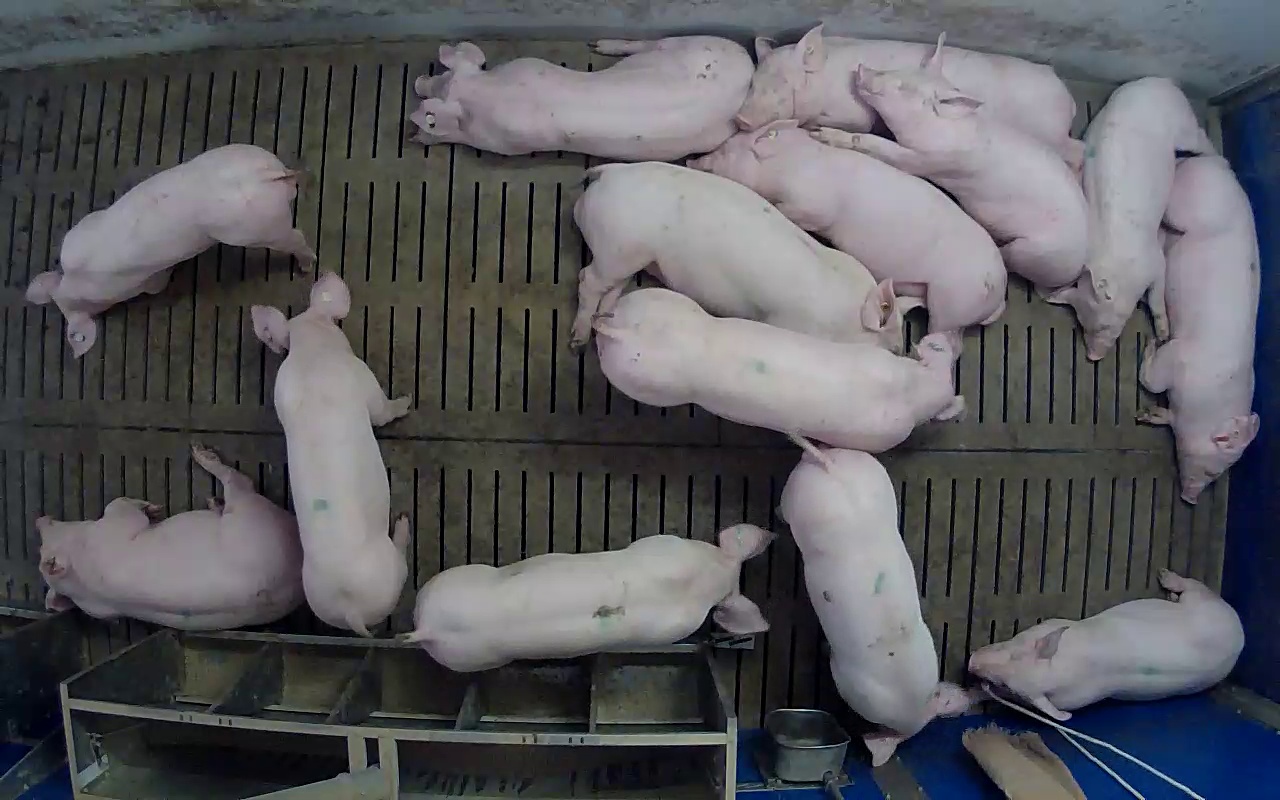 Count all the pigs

14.